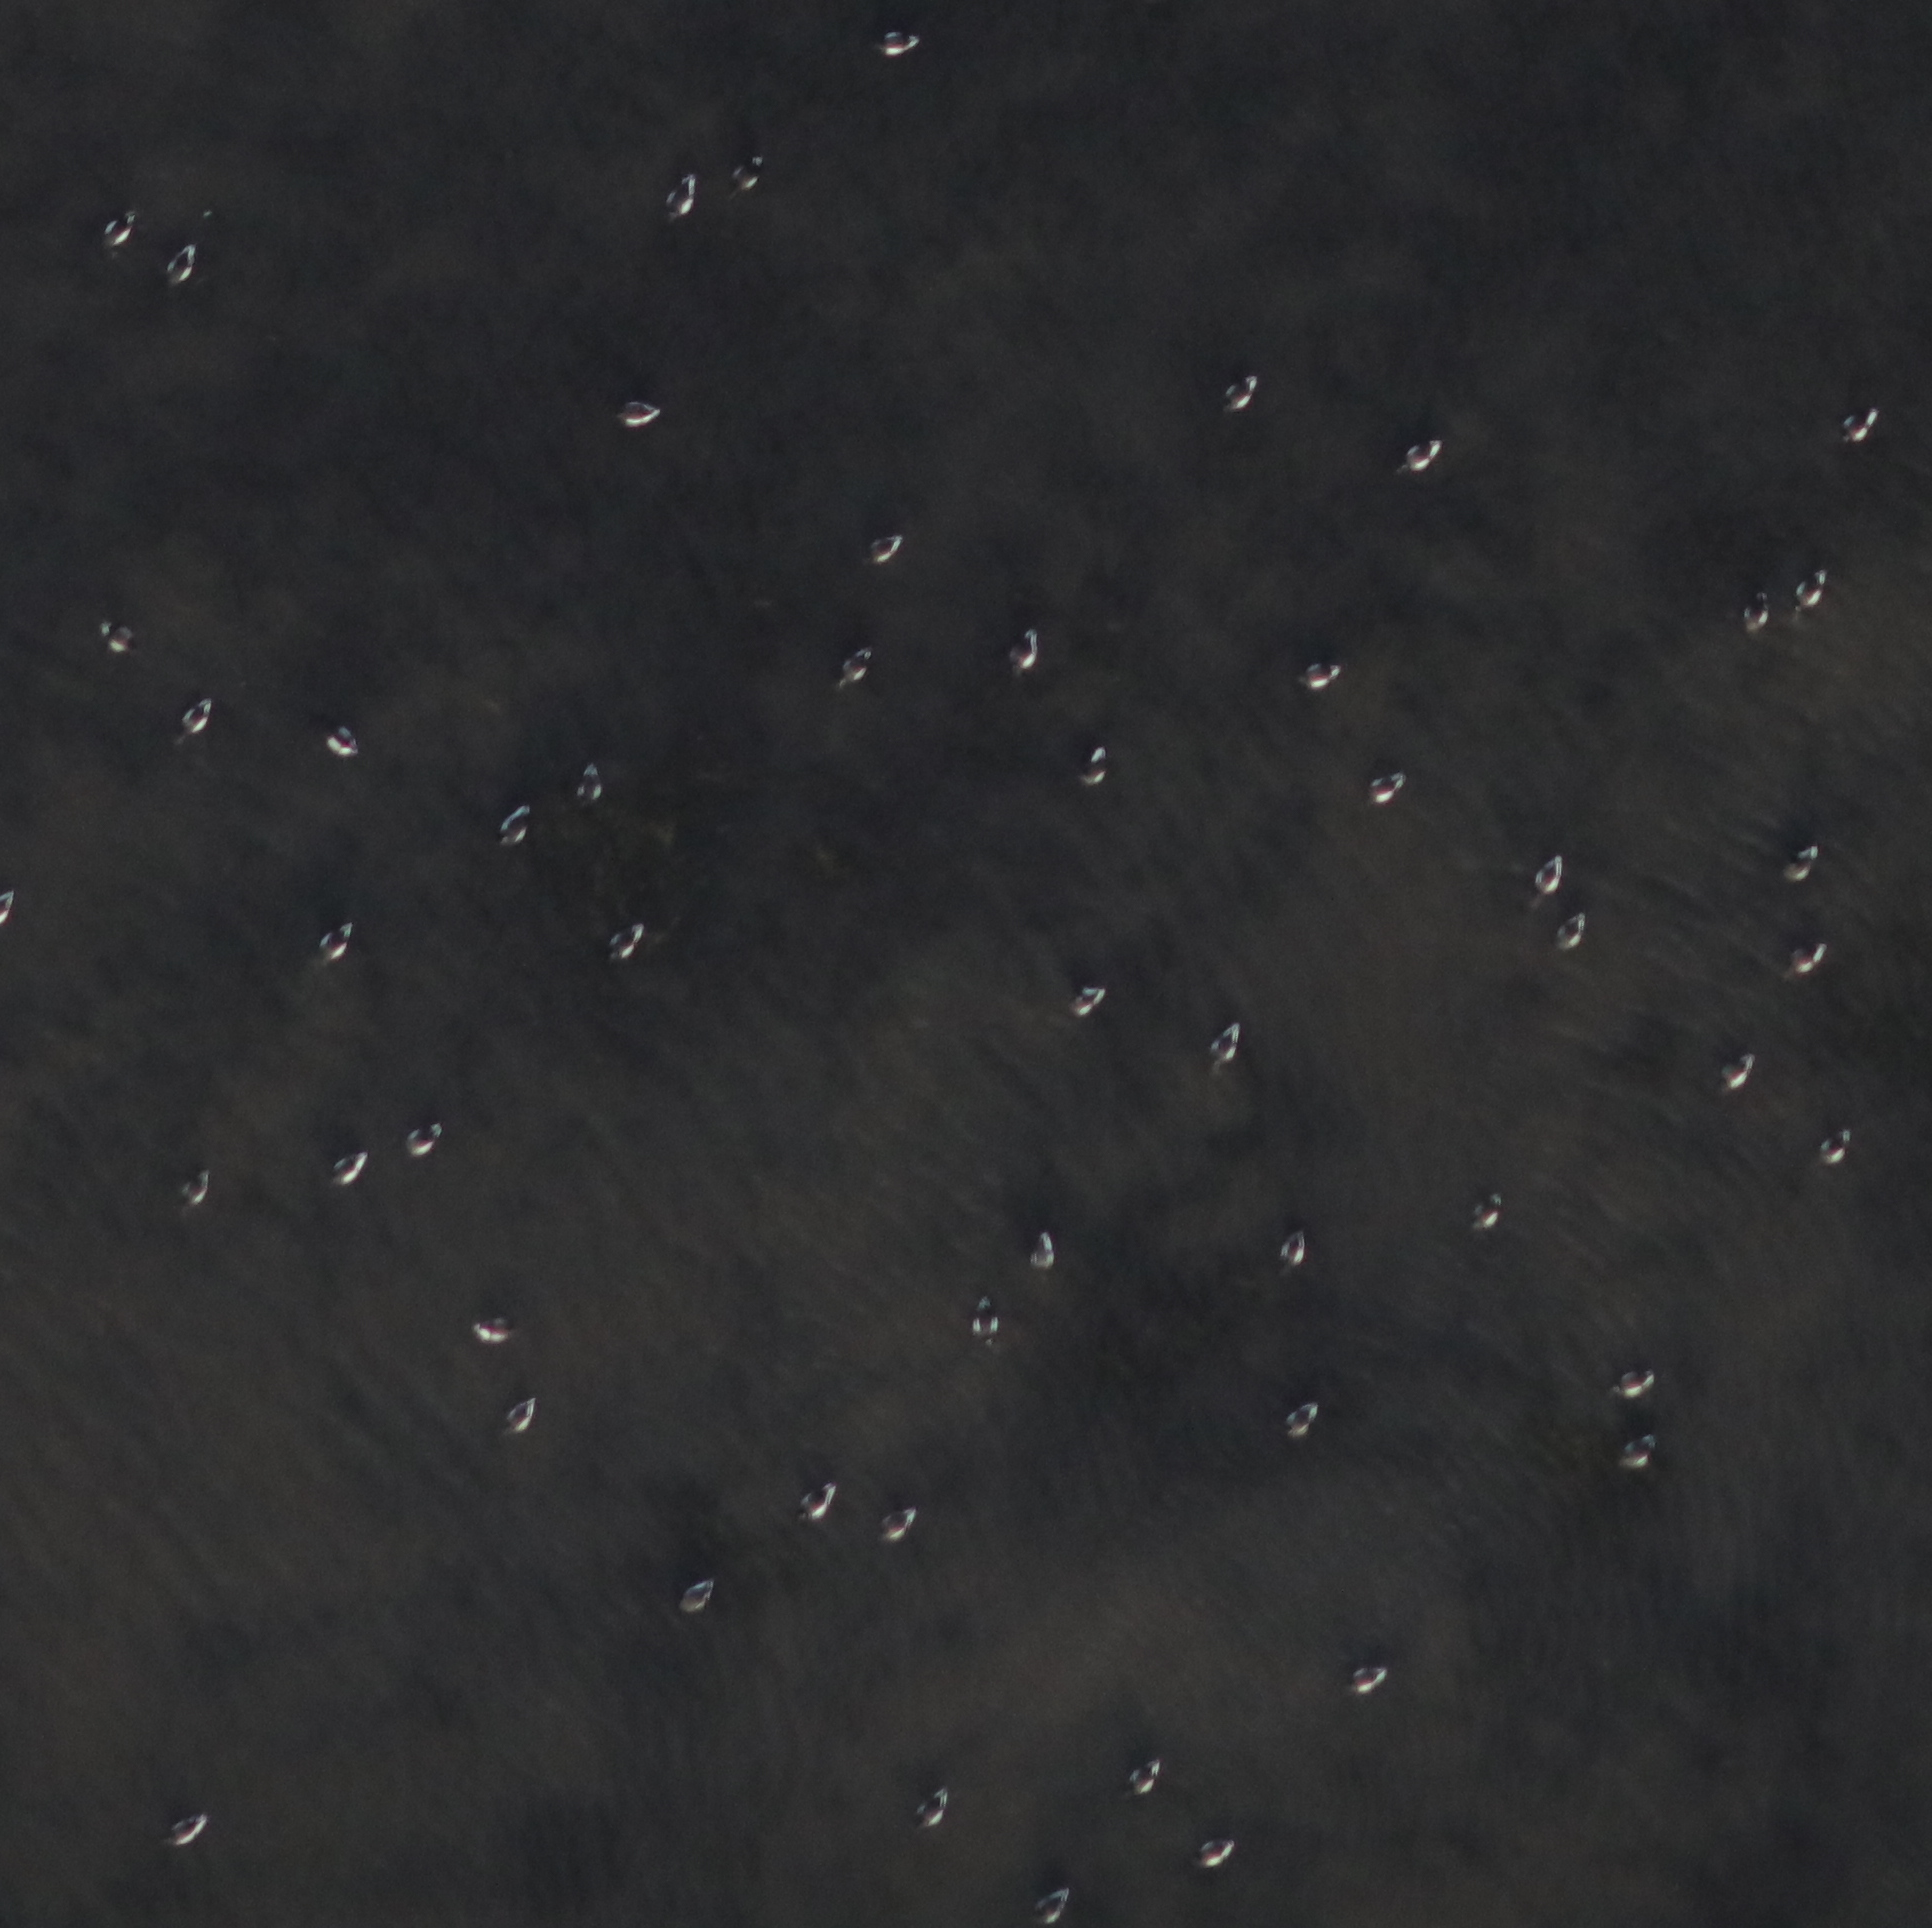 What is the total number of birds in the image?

53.